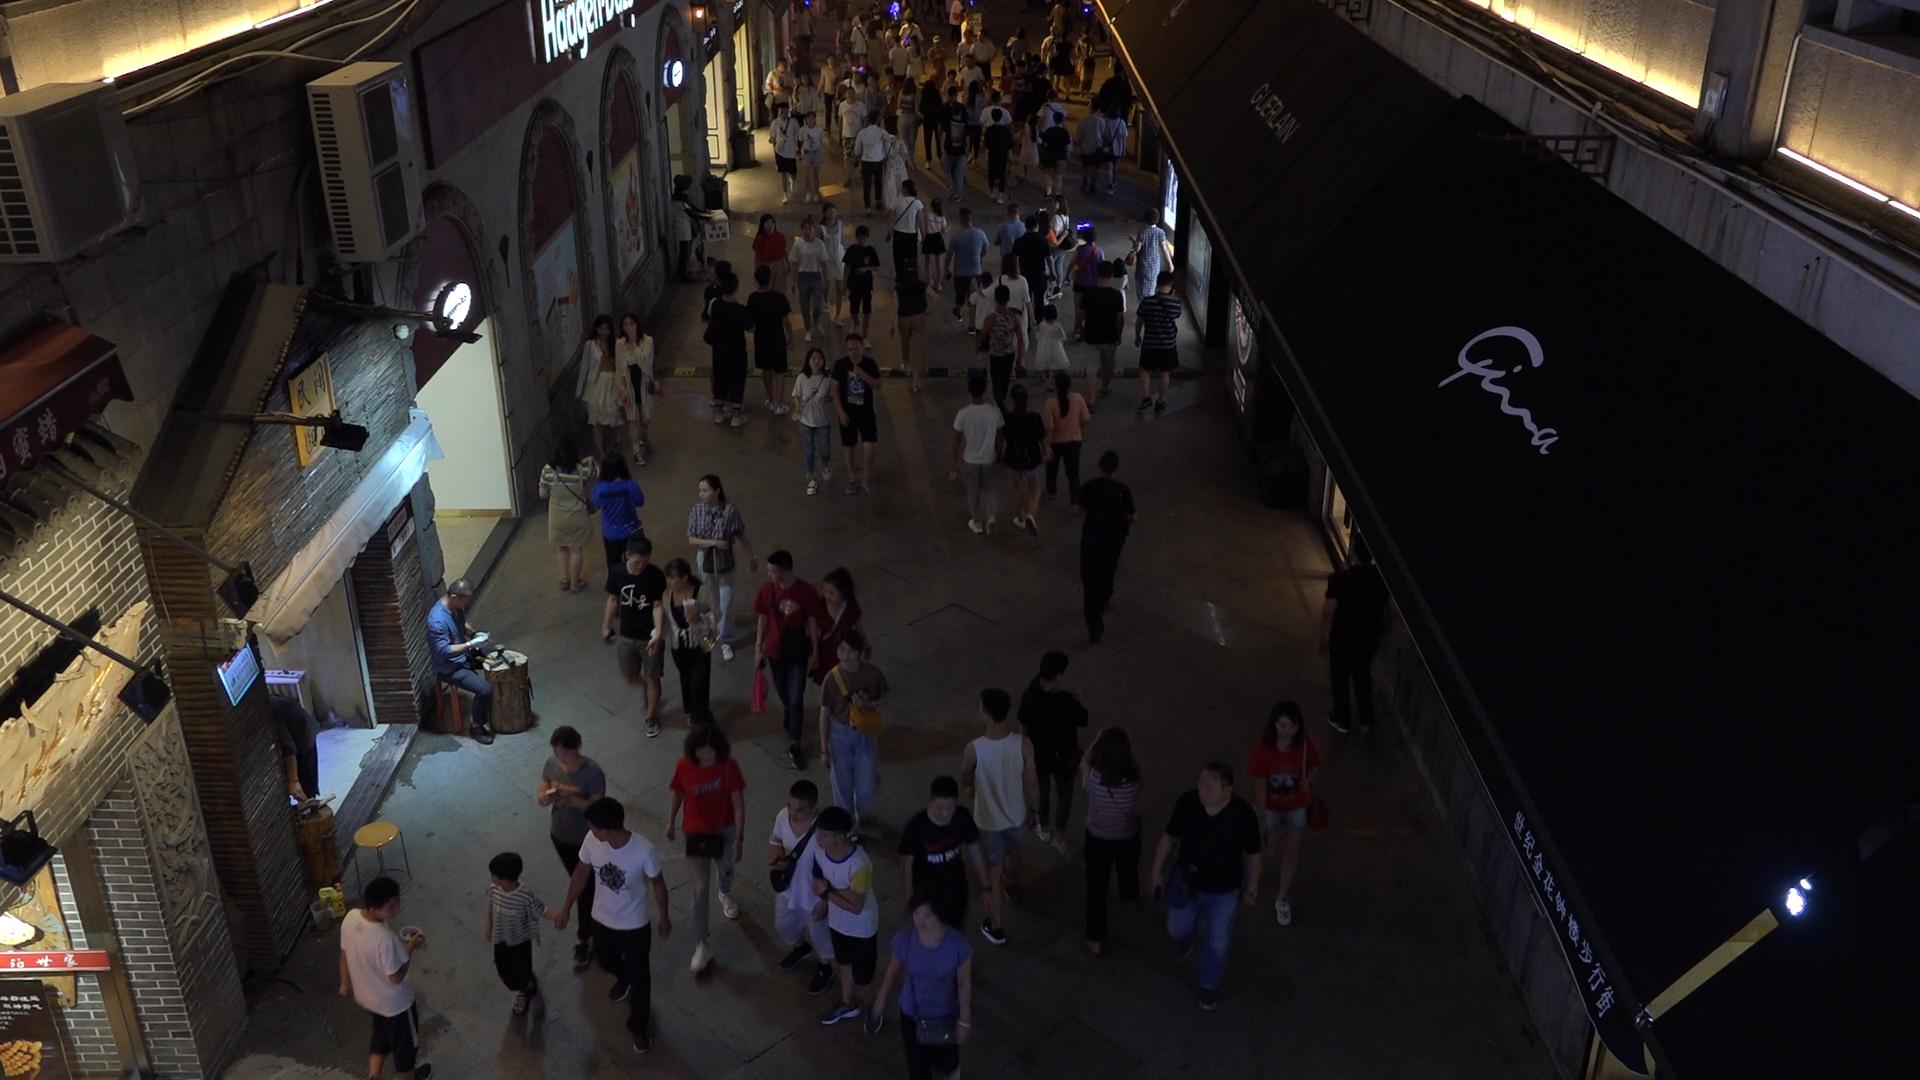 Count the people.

106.